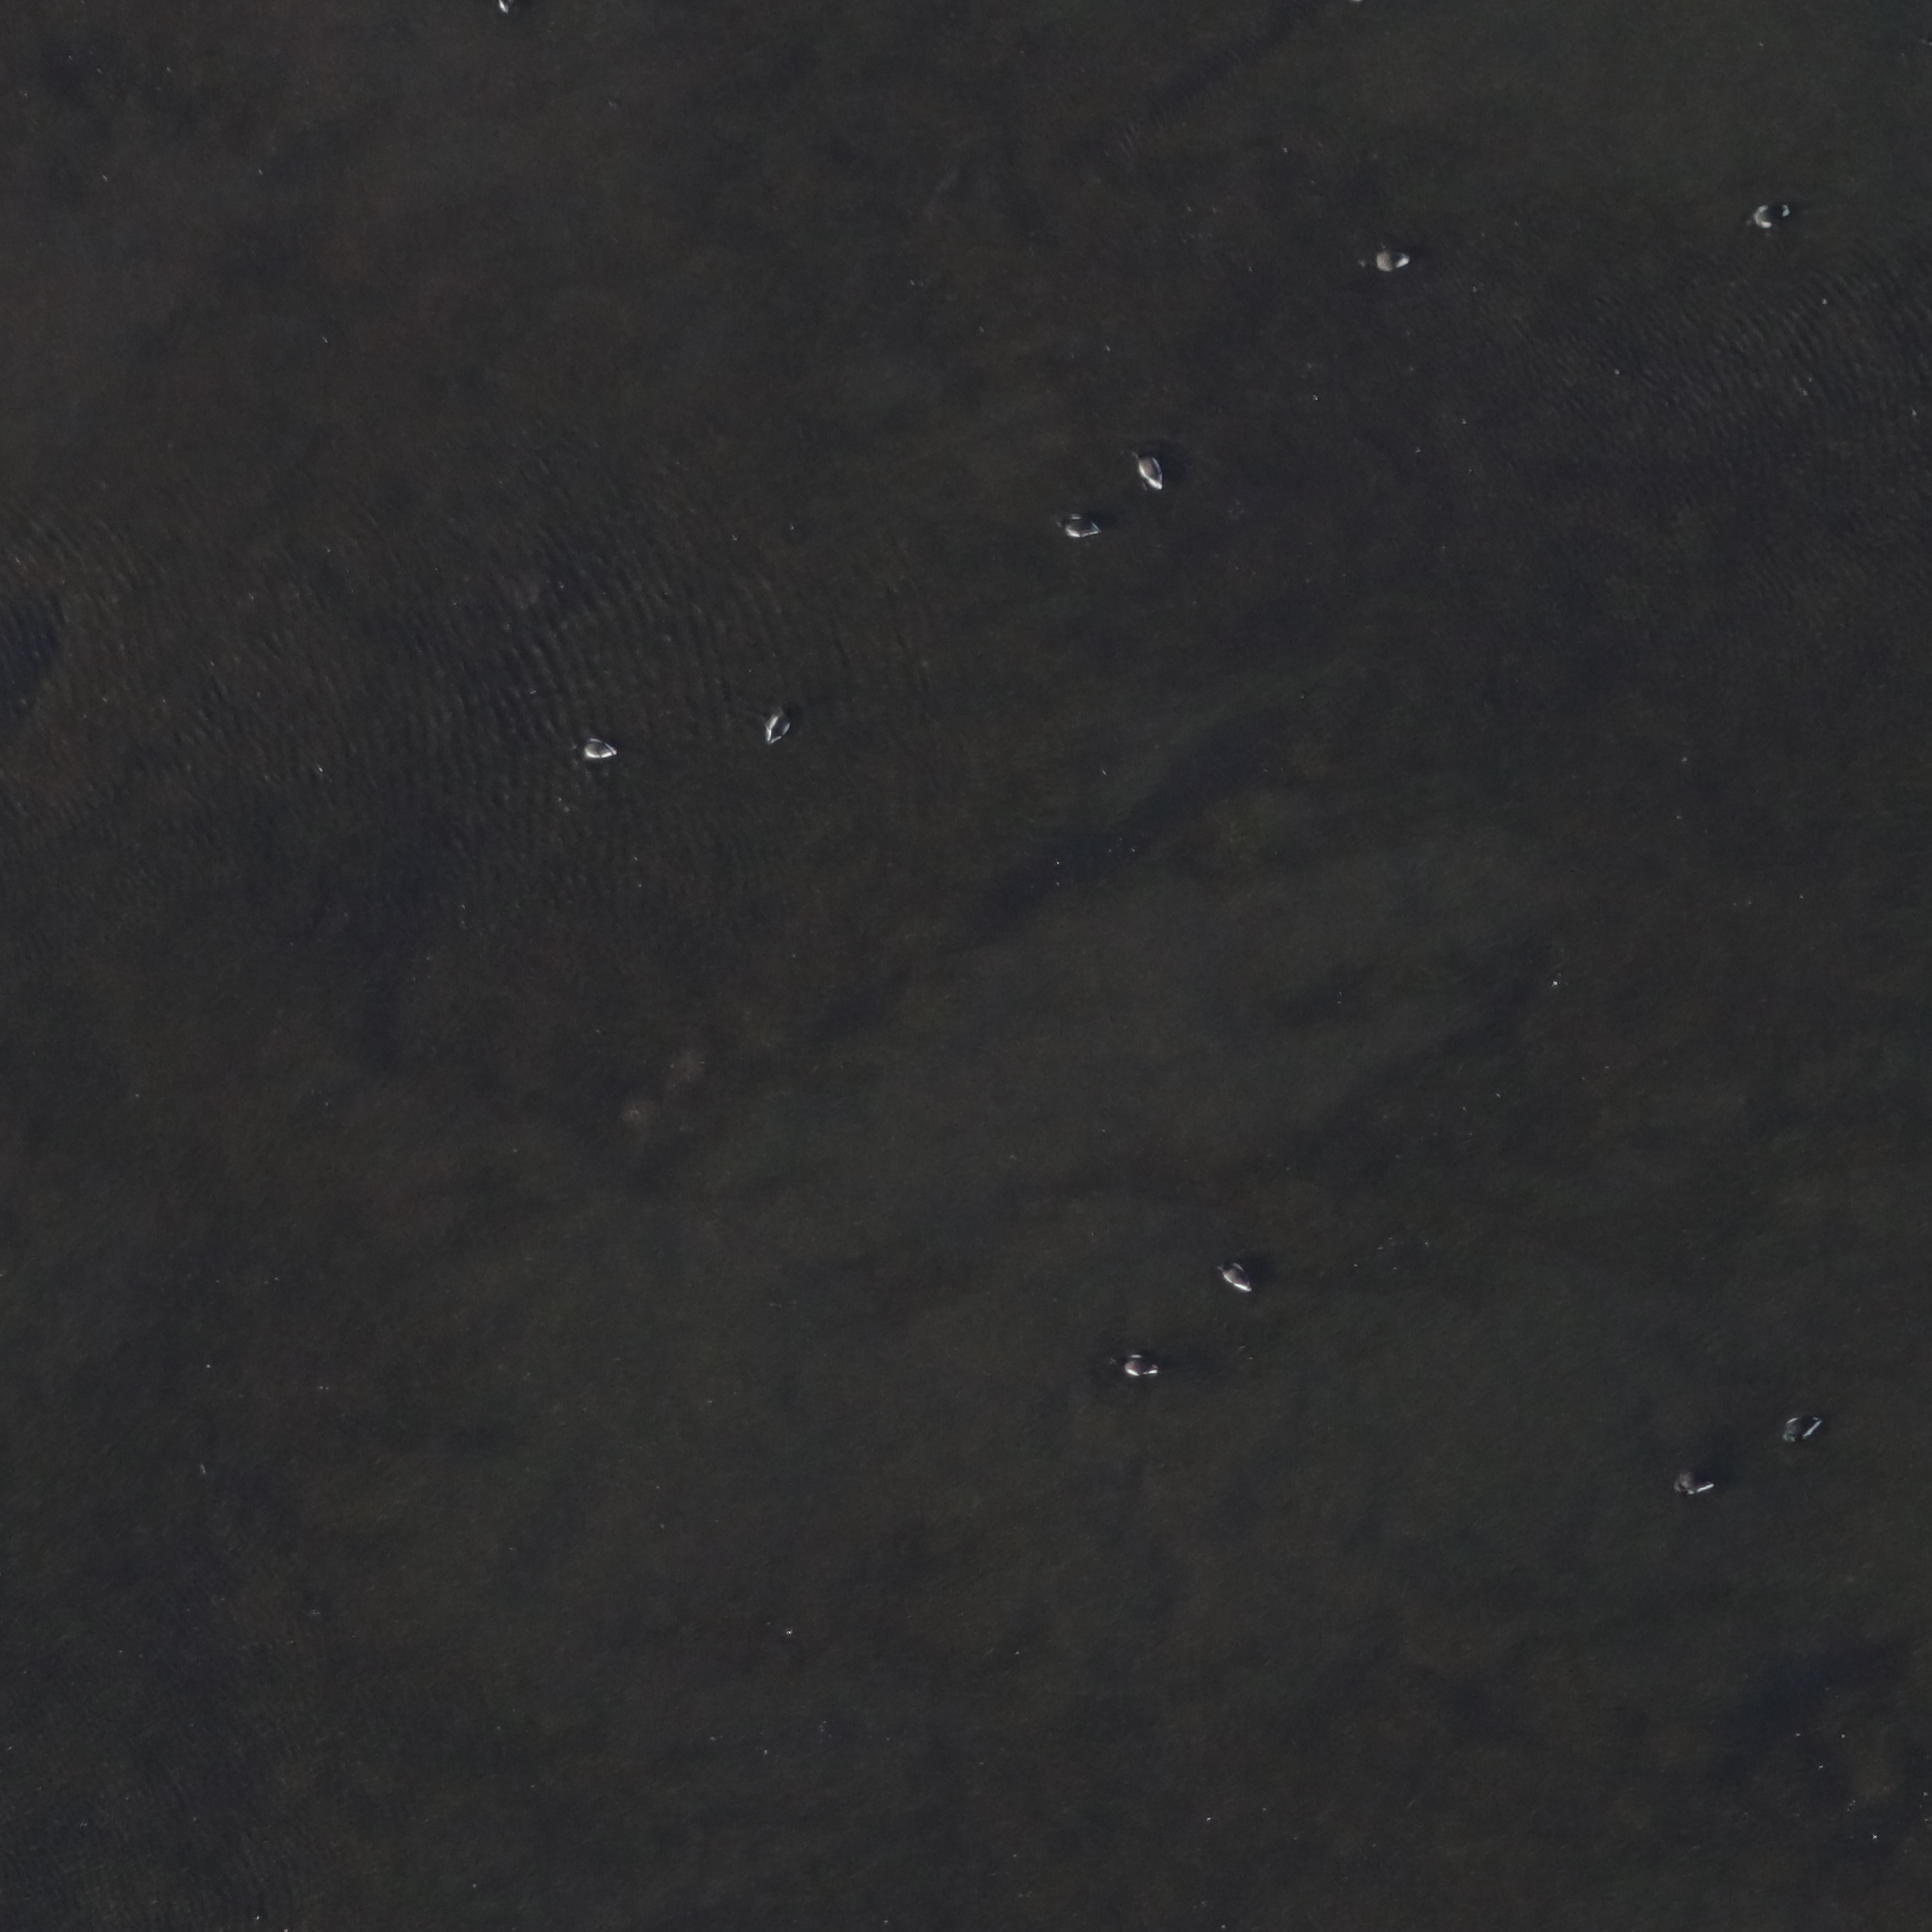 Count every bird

10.